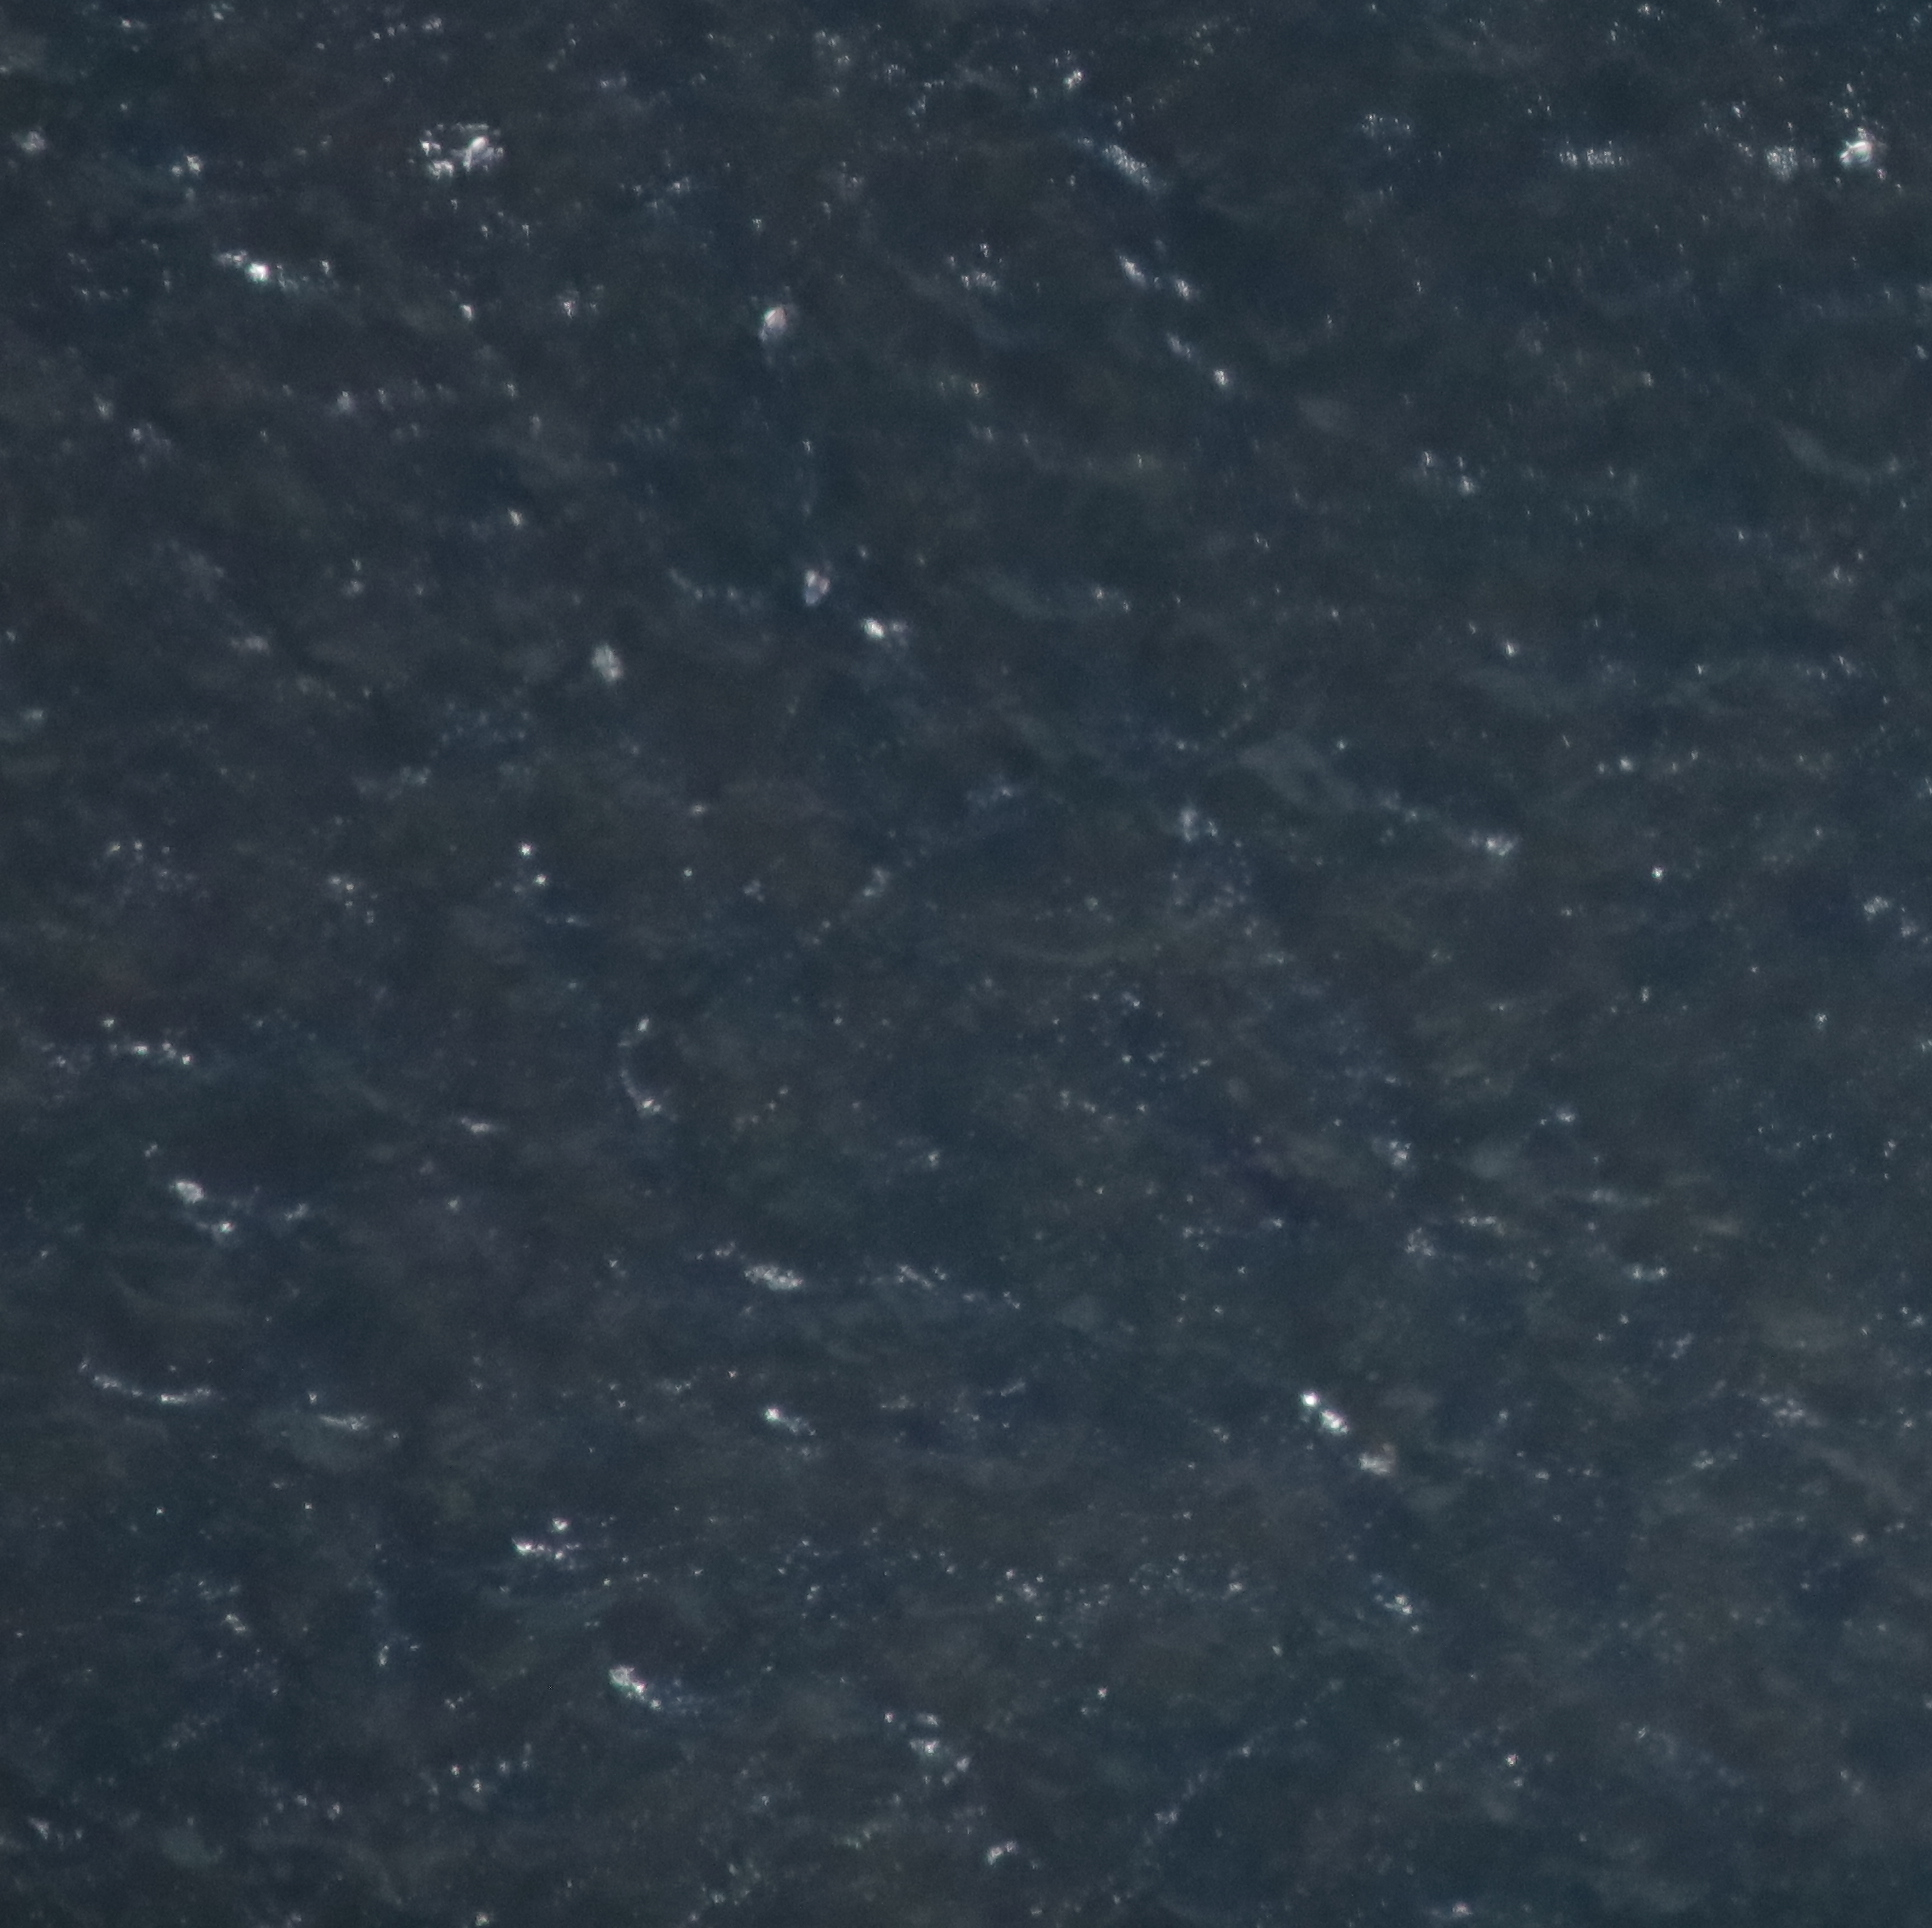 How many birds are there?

4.